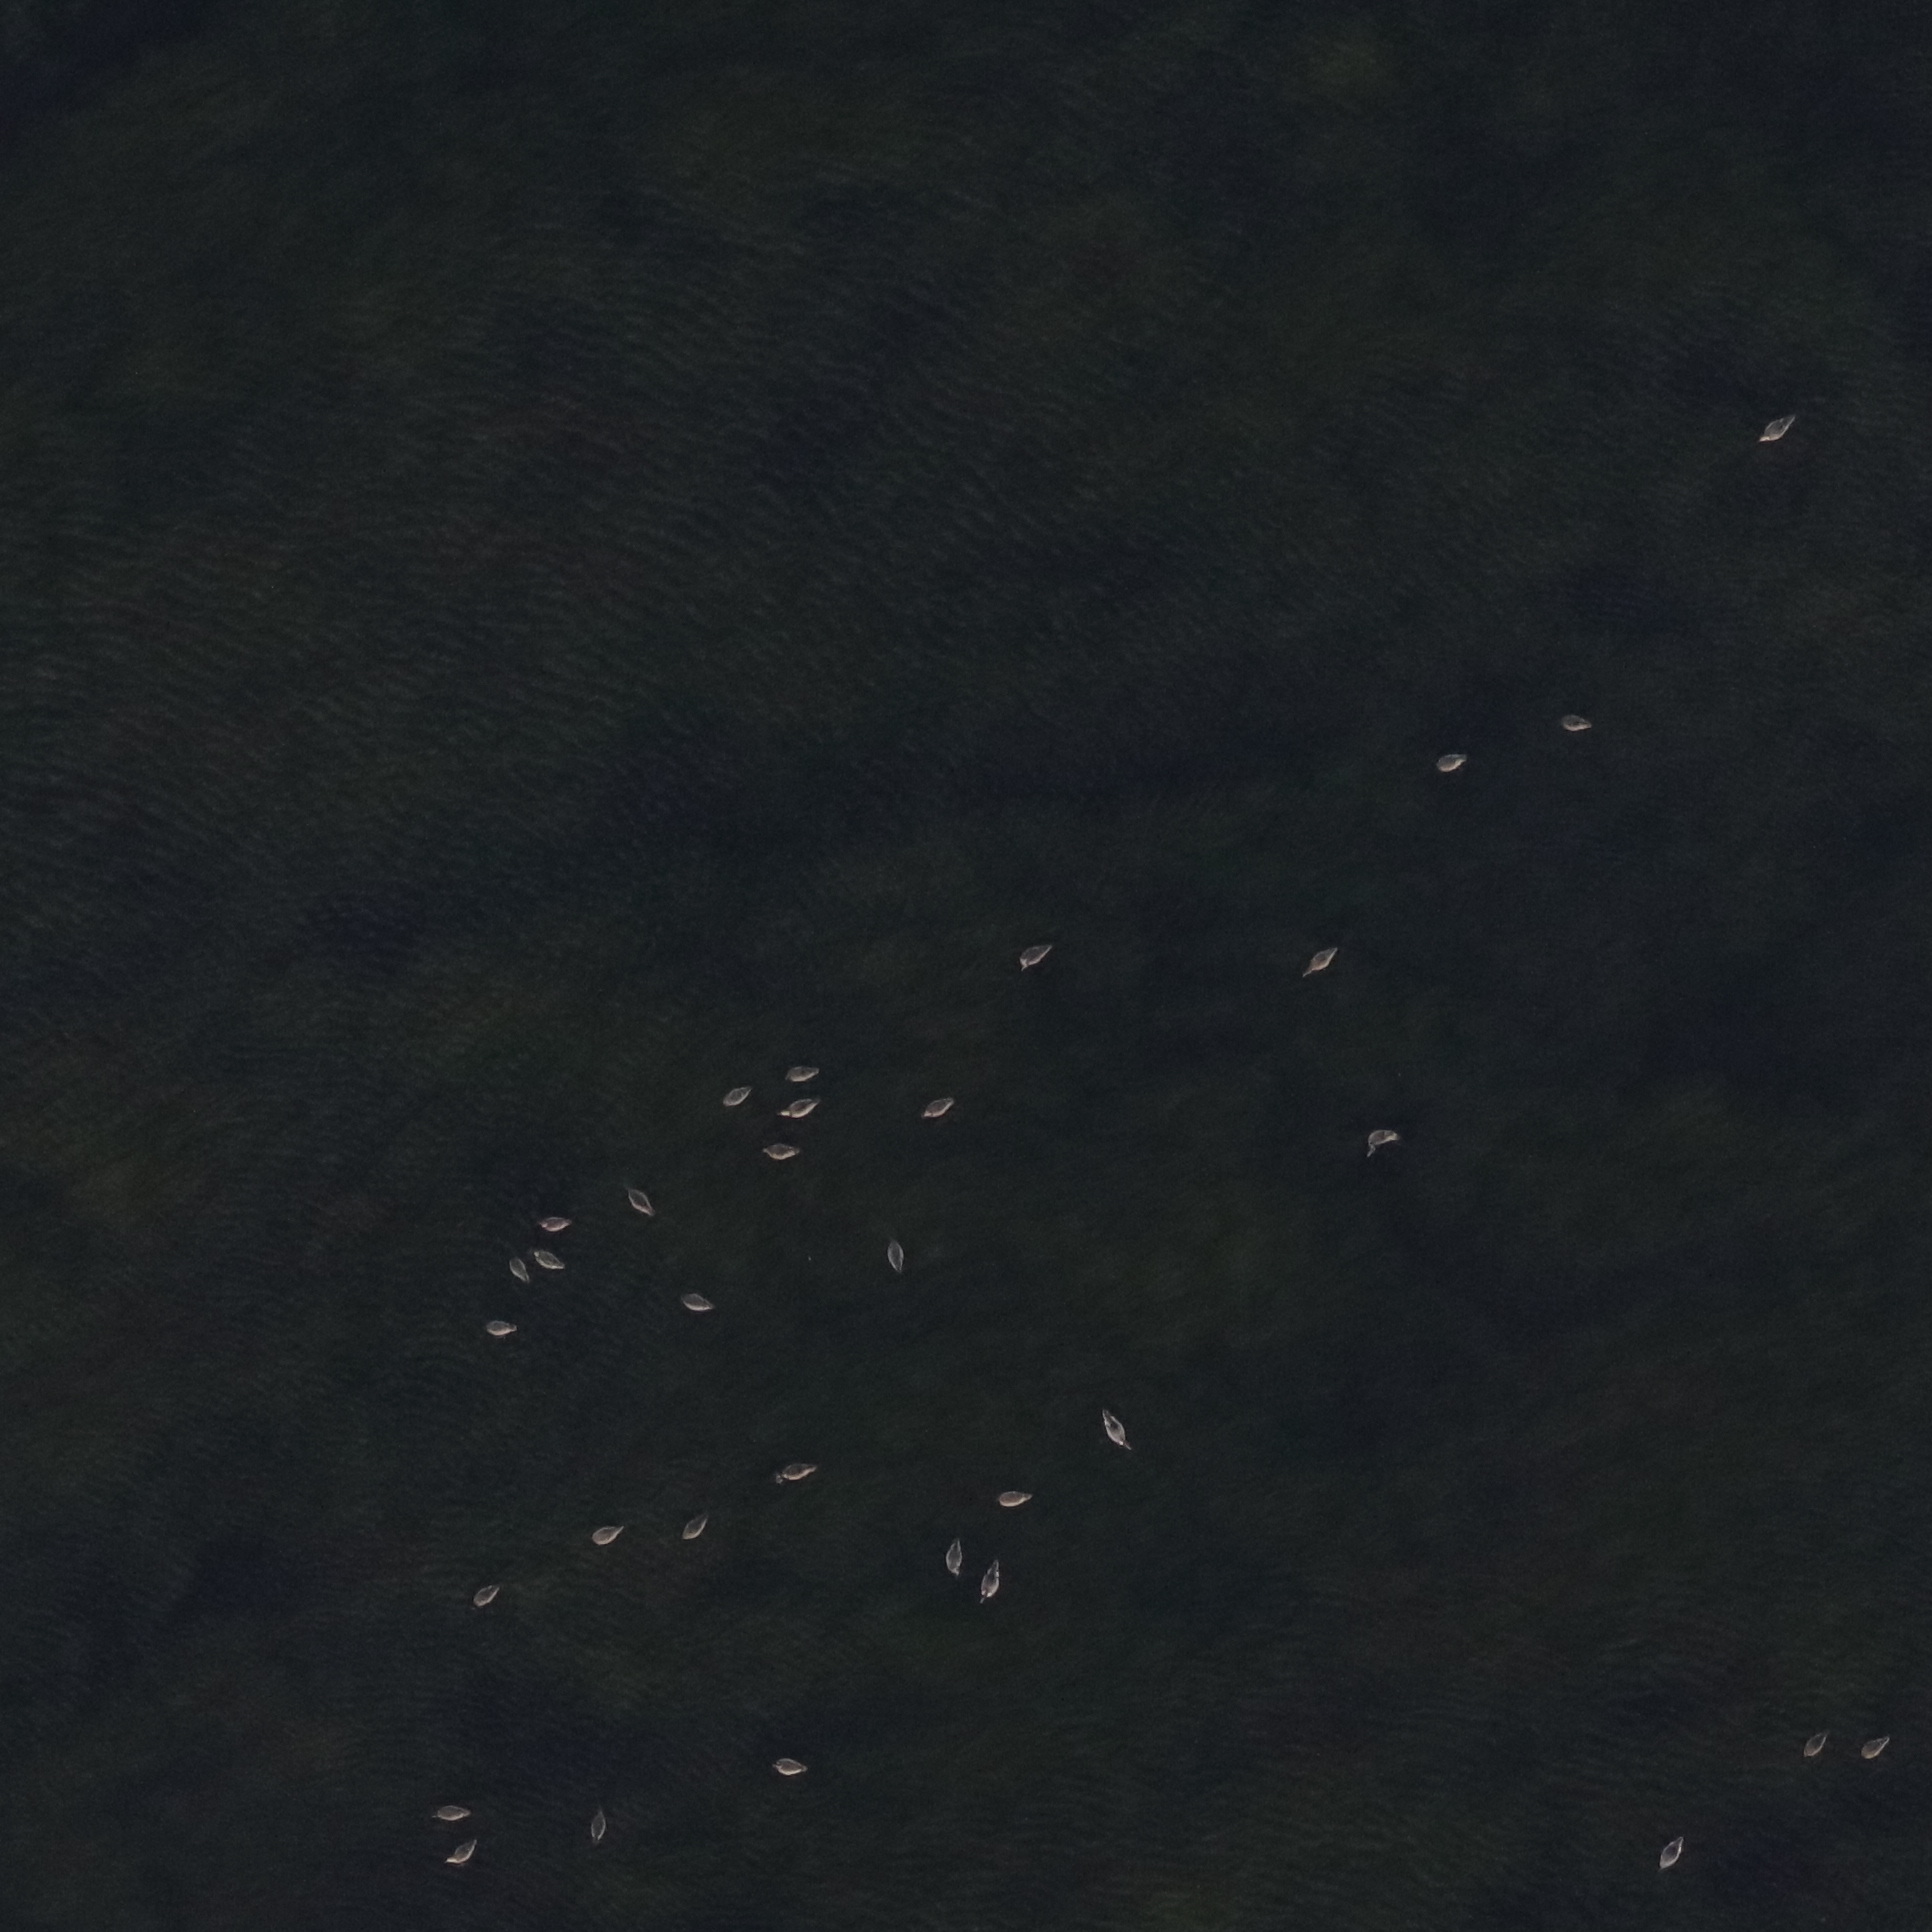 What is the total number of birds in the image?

33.